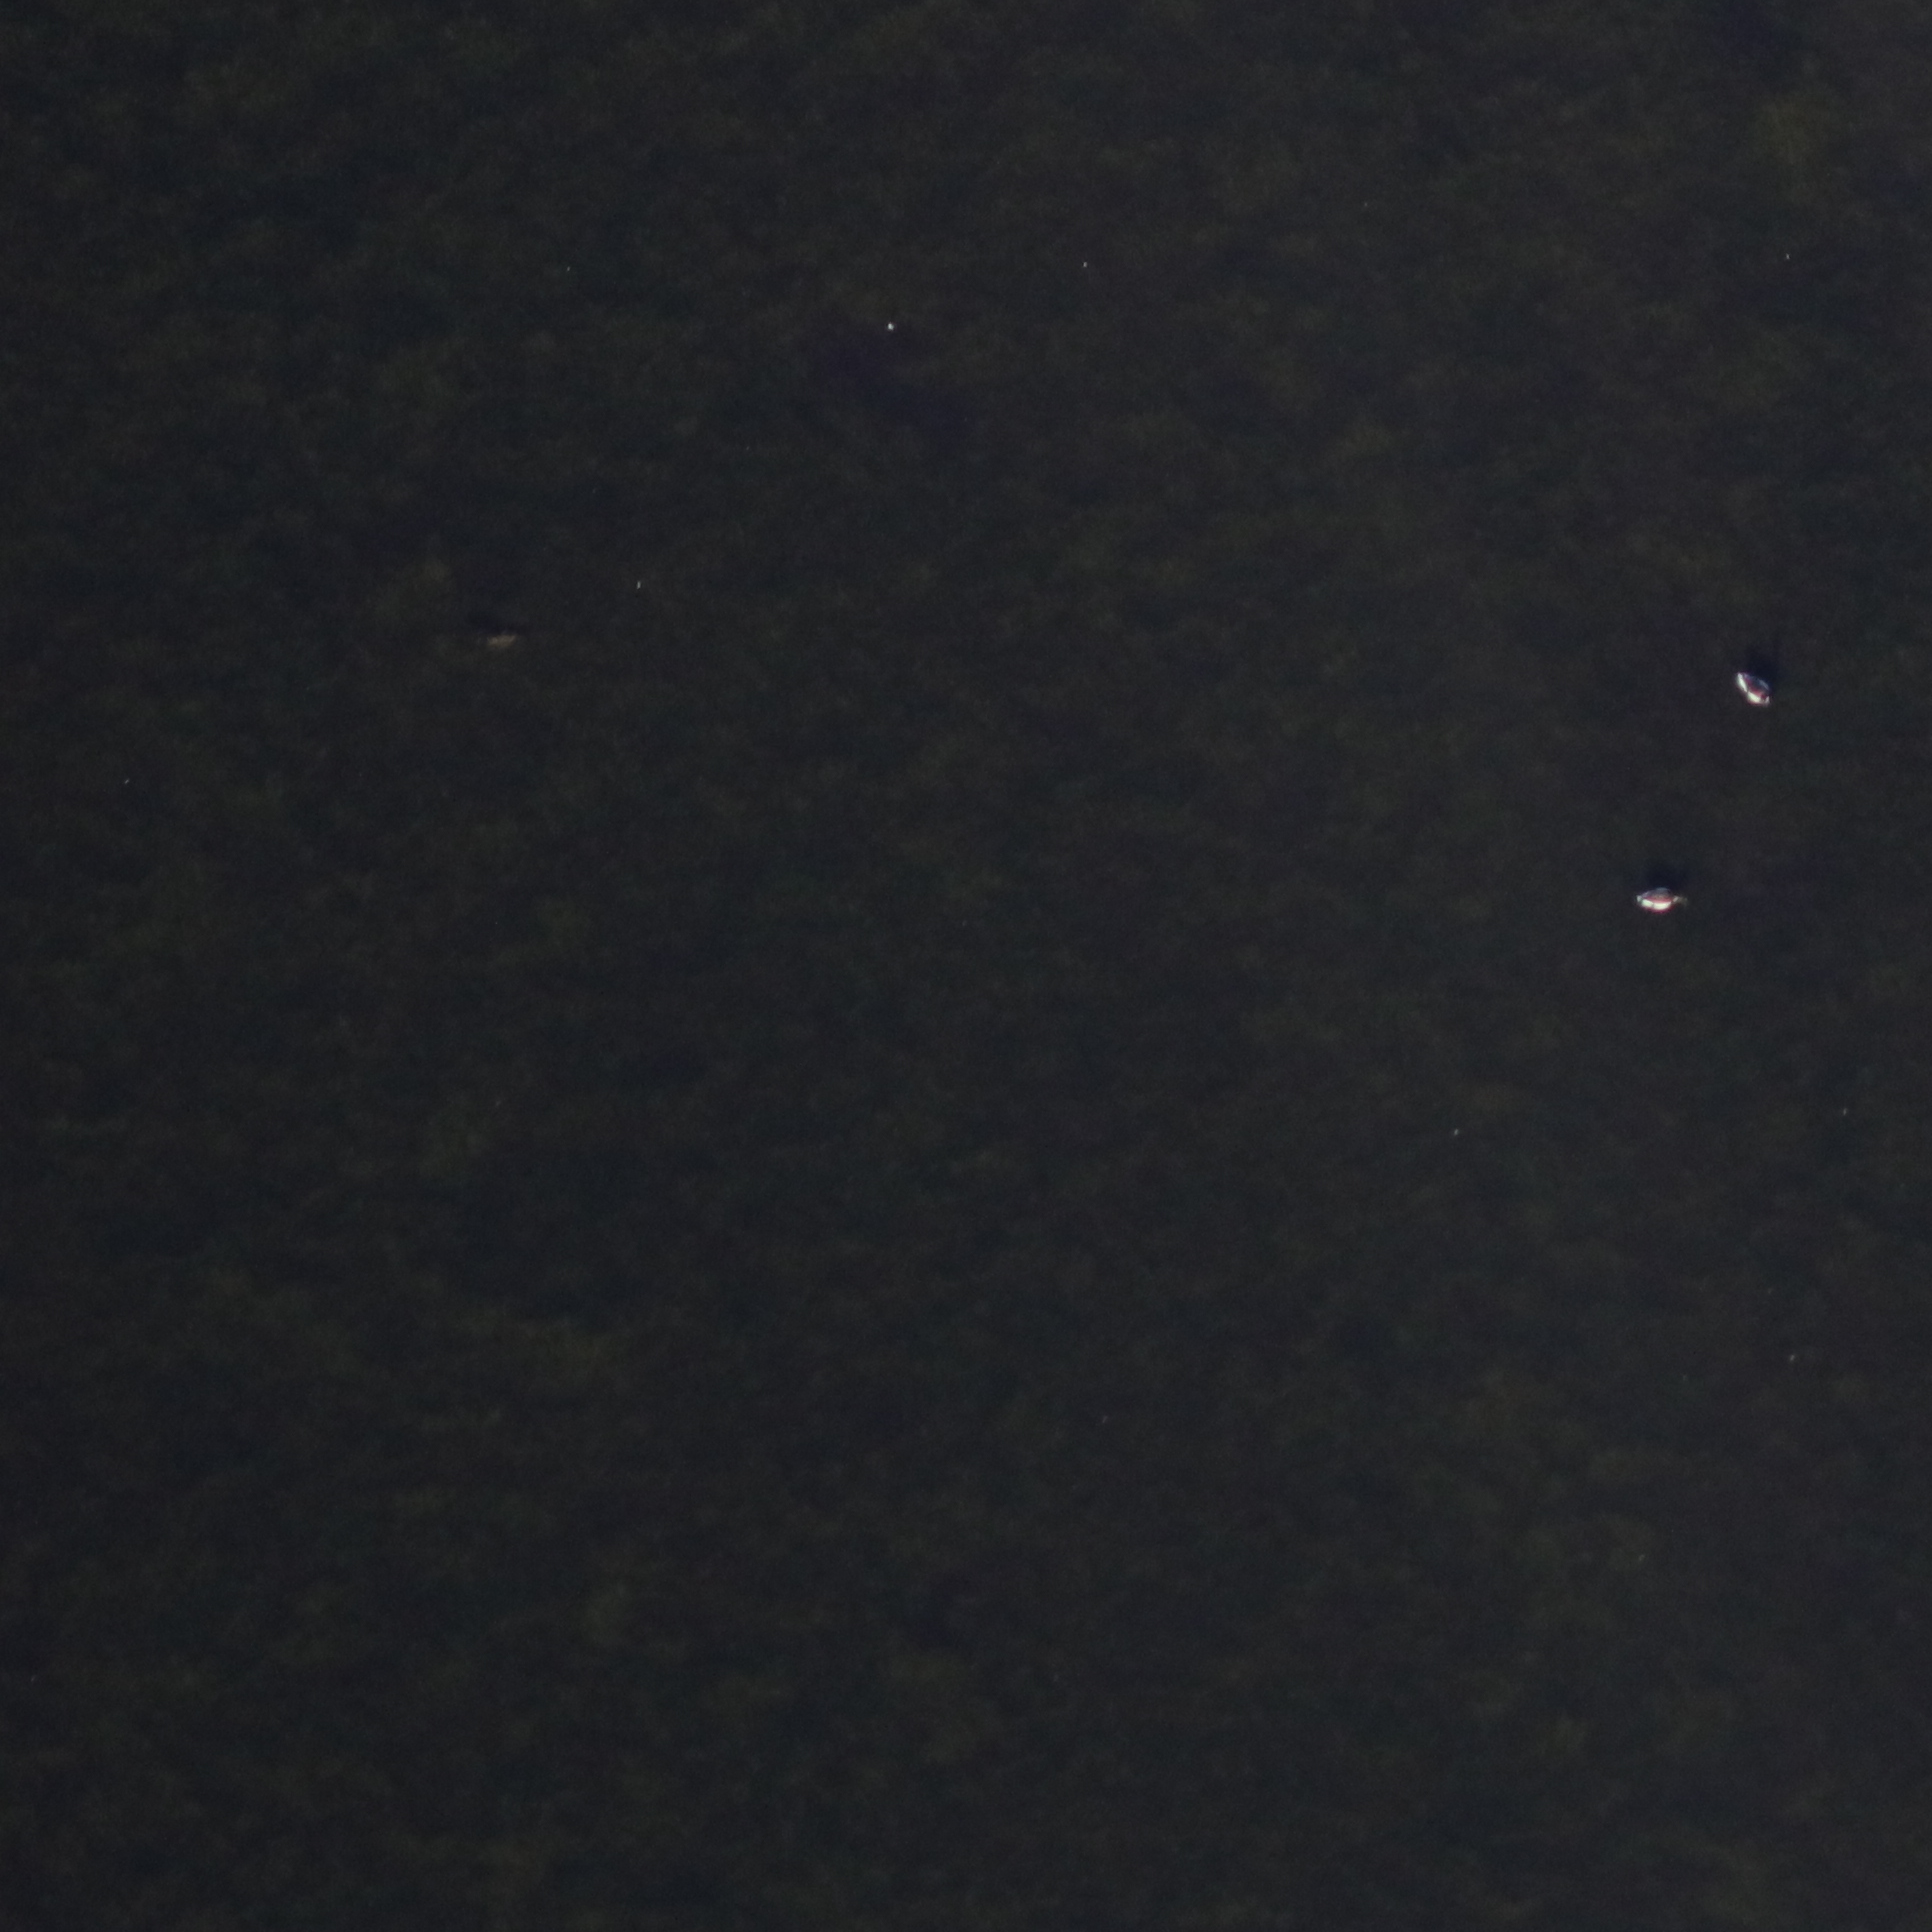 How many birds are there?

2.